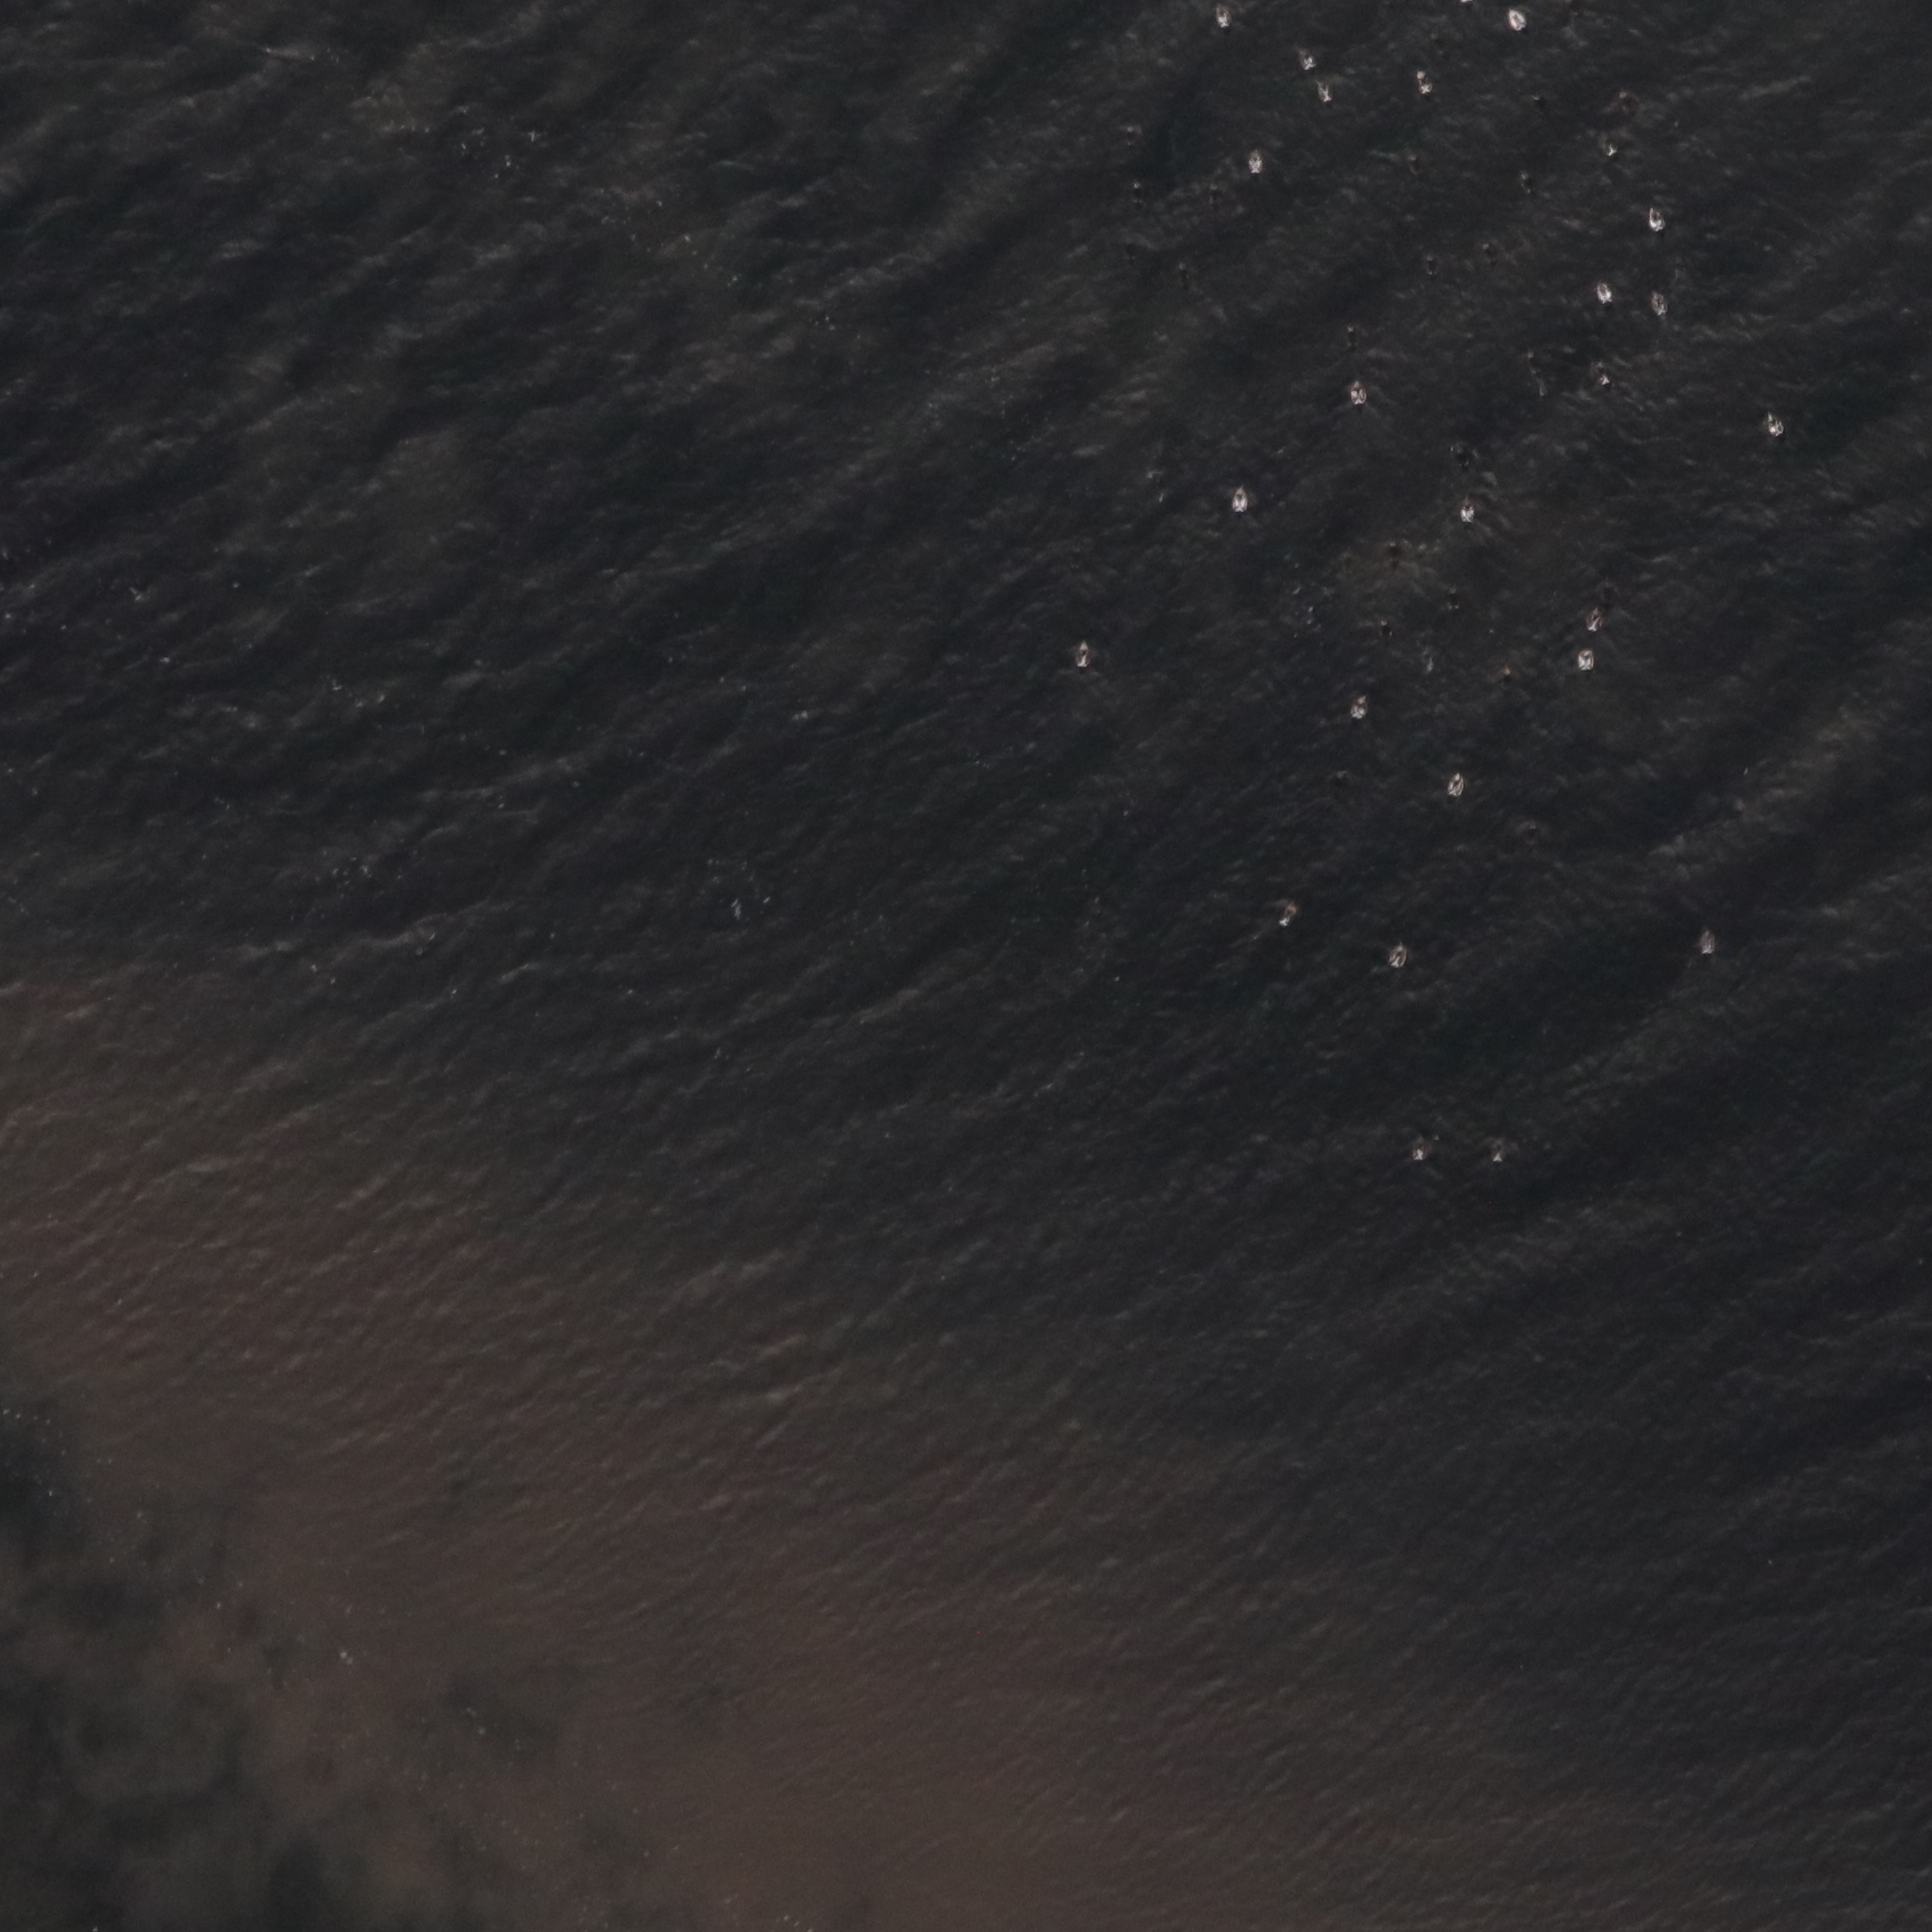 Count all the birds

47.